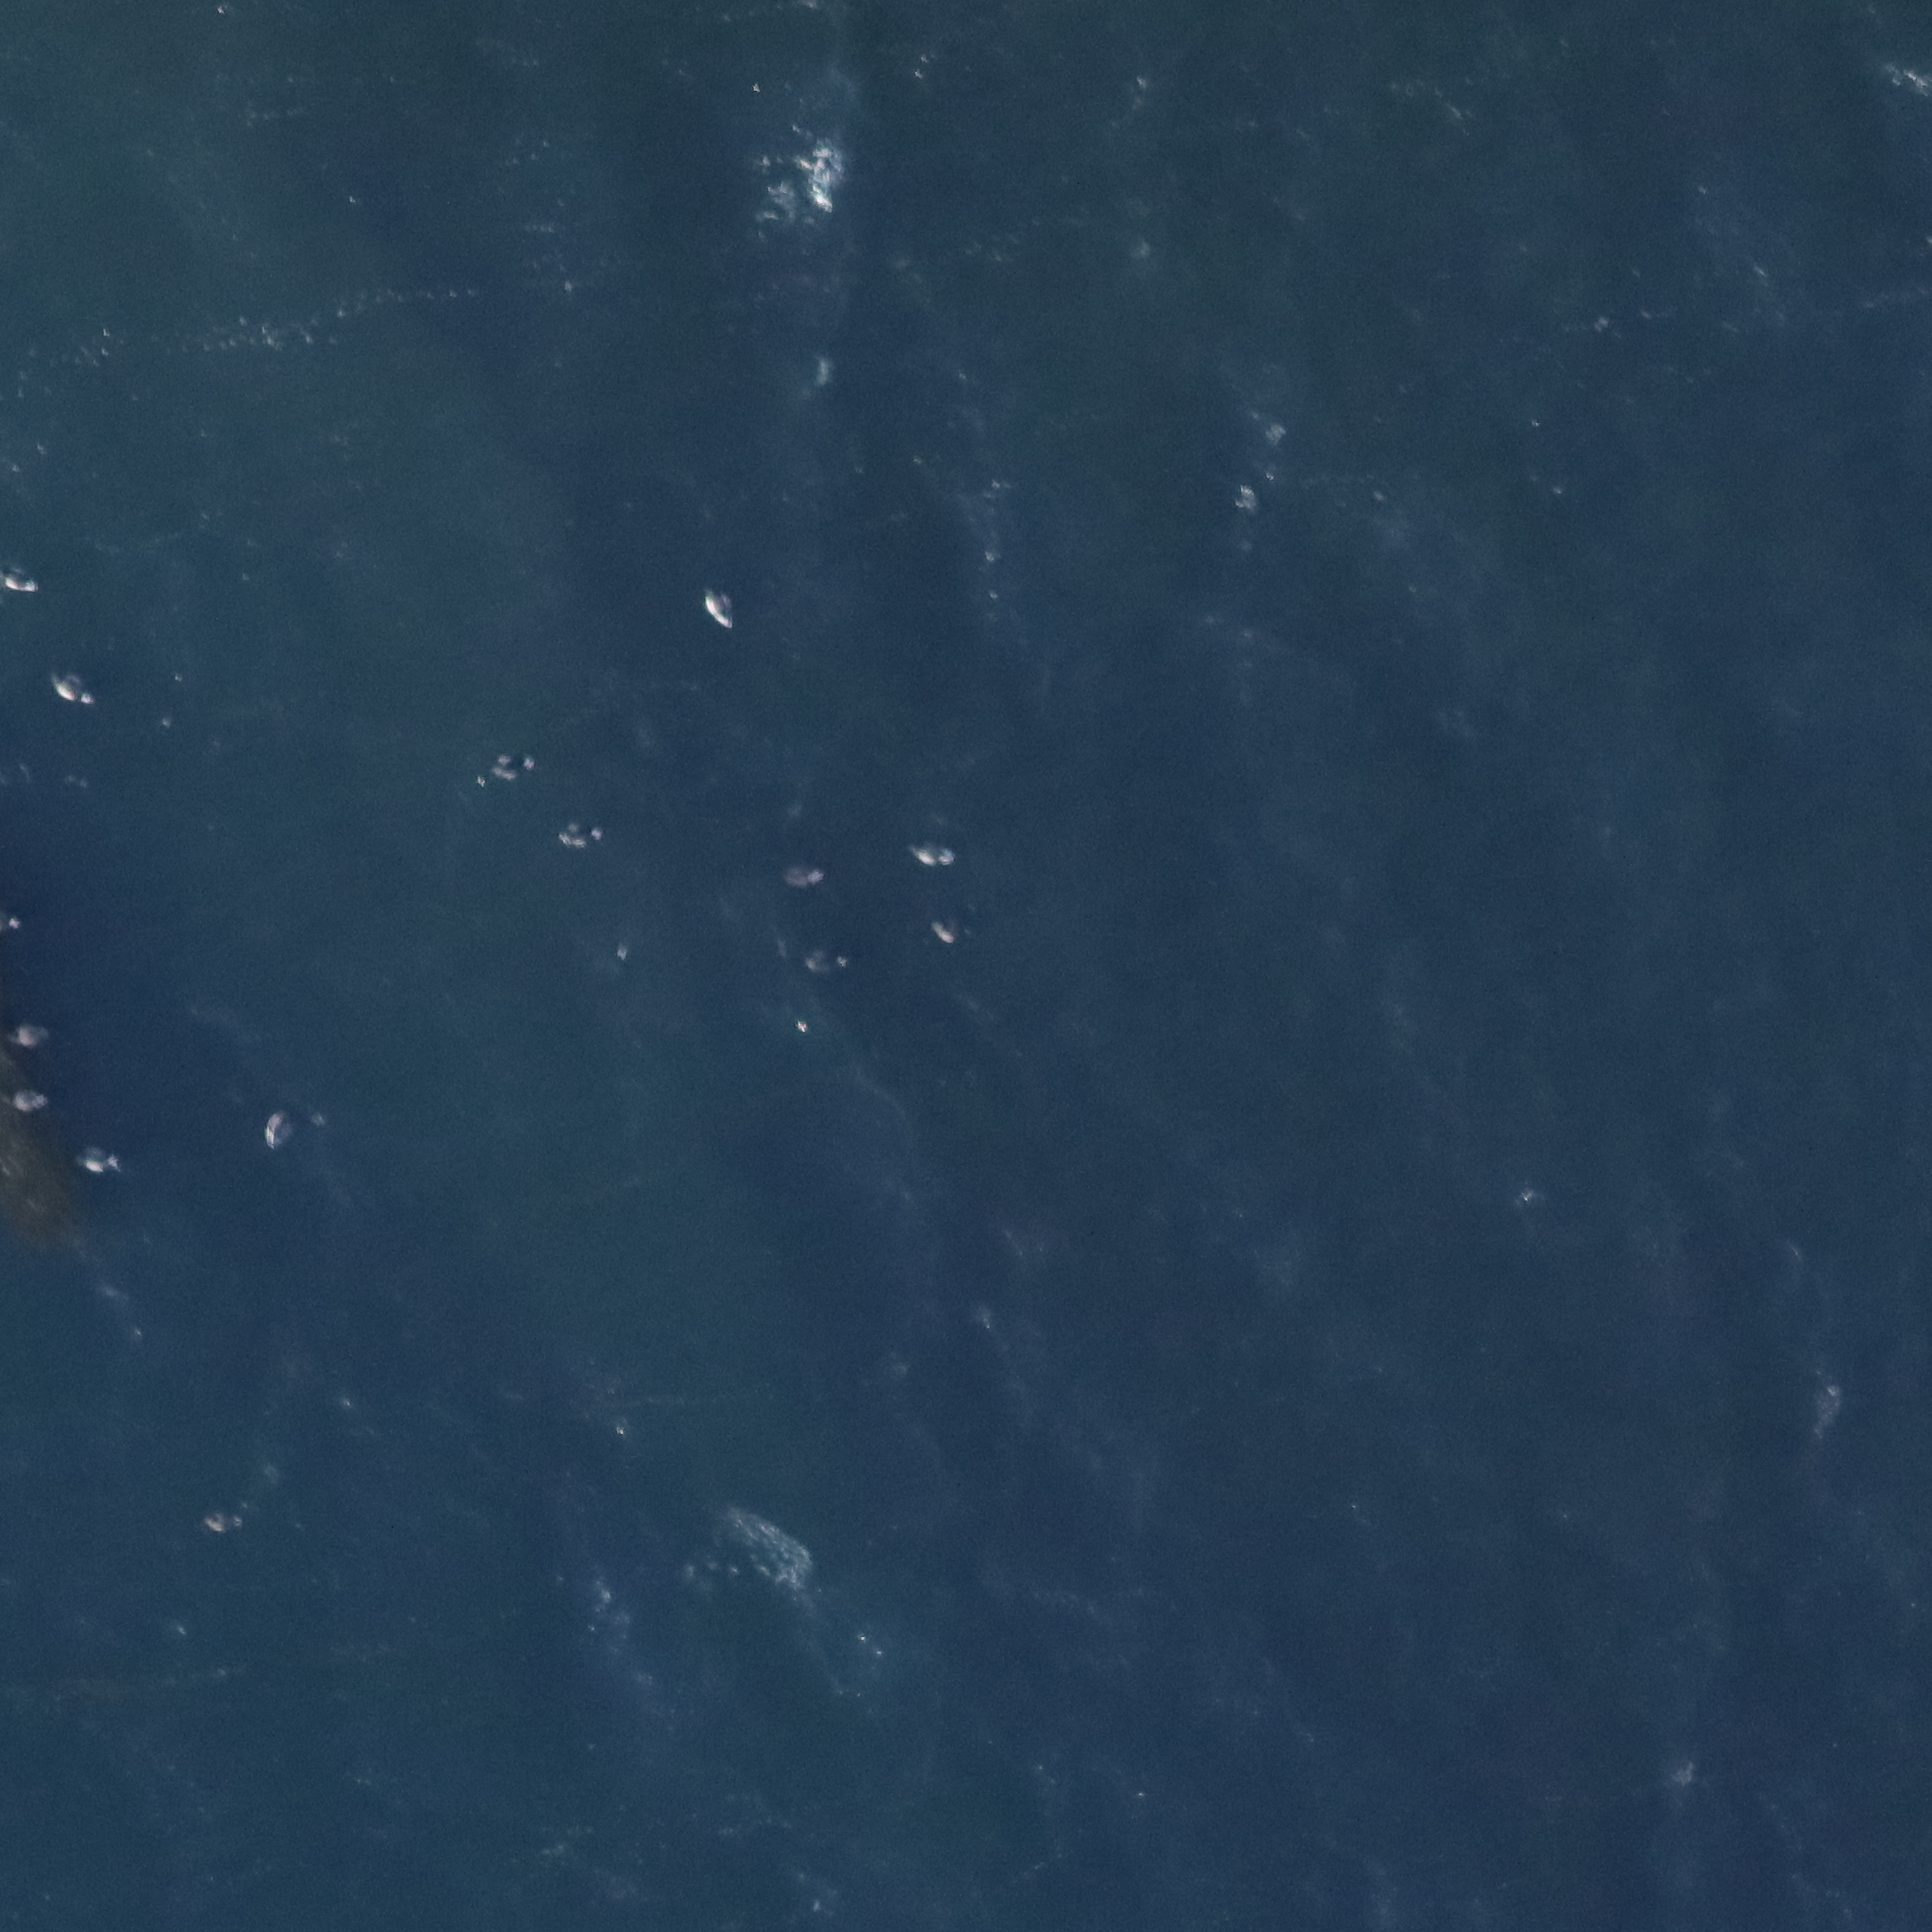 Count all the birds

13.